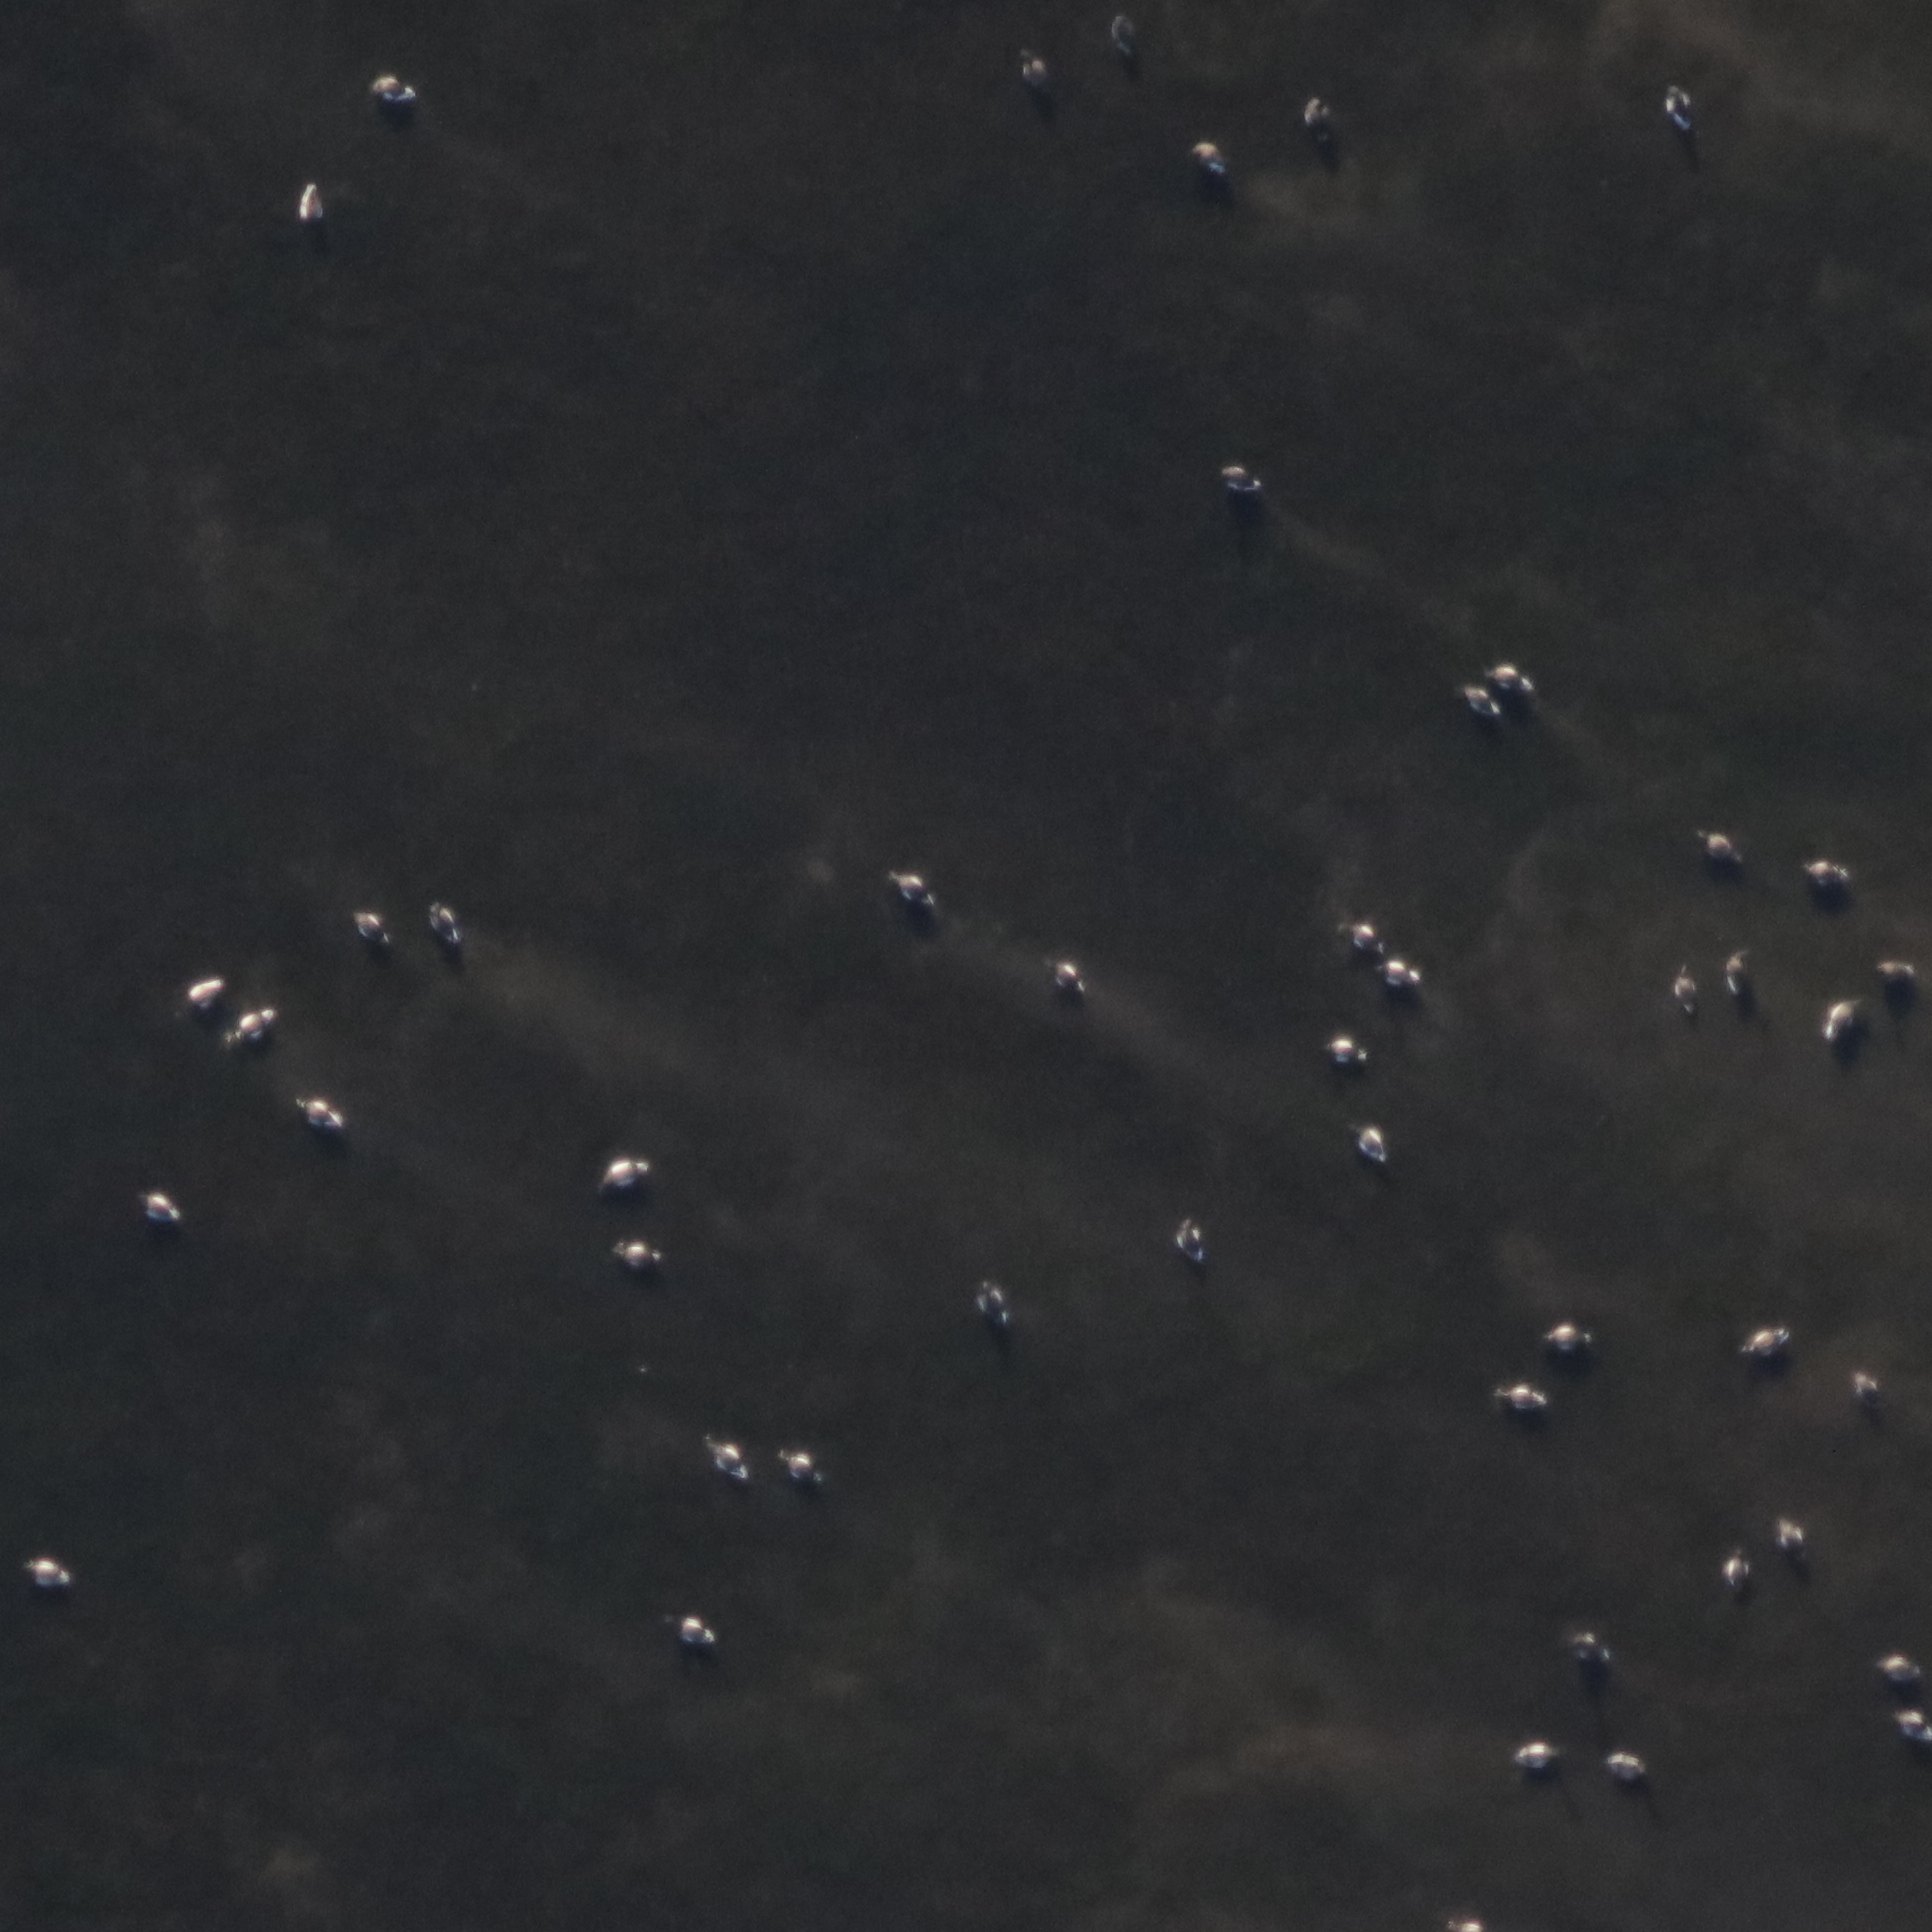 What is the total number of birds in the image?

47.